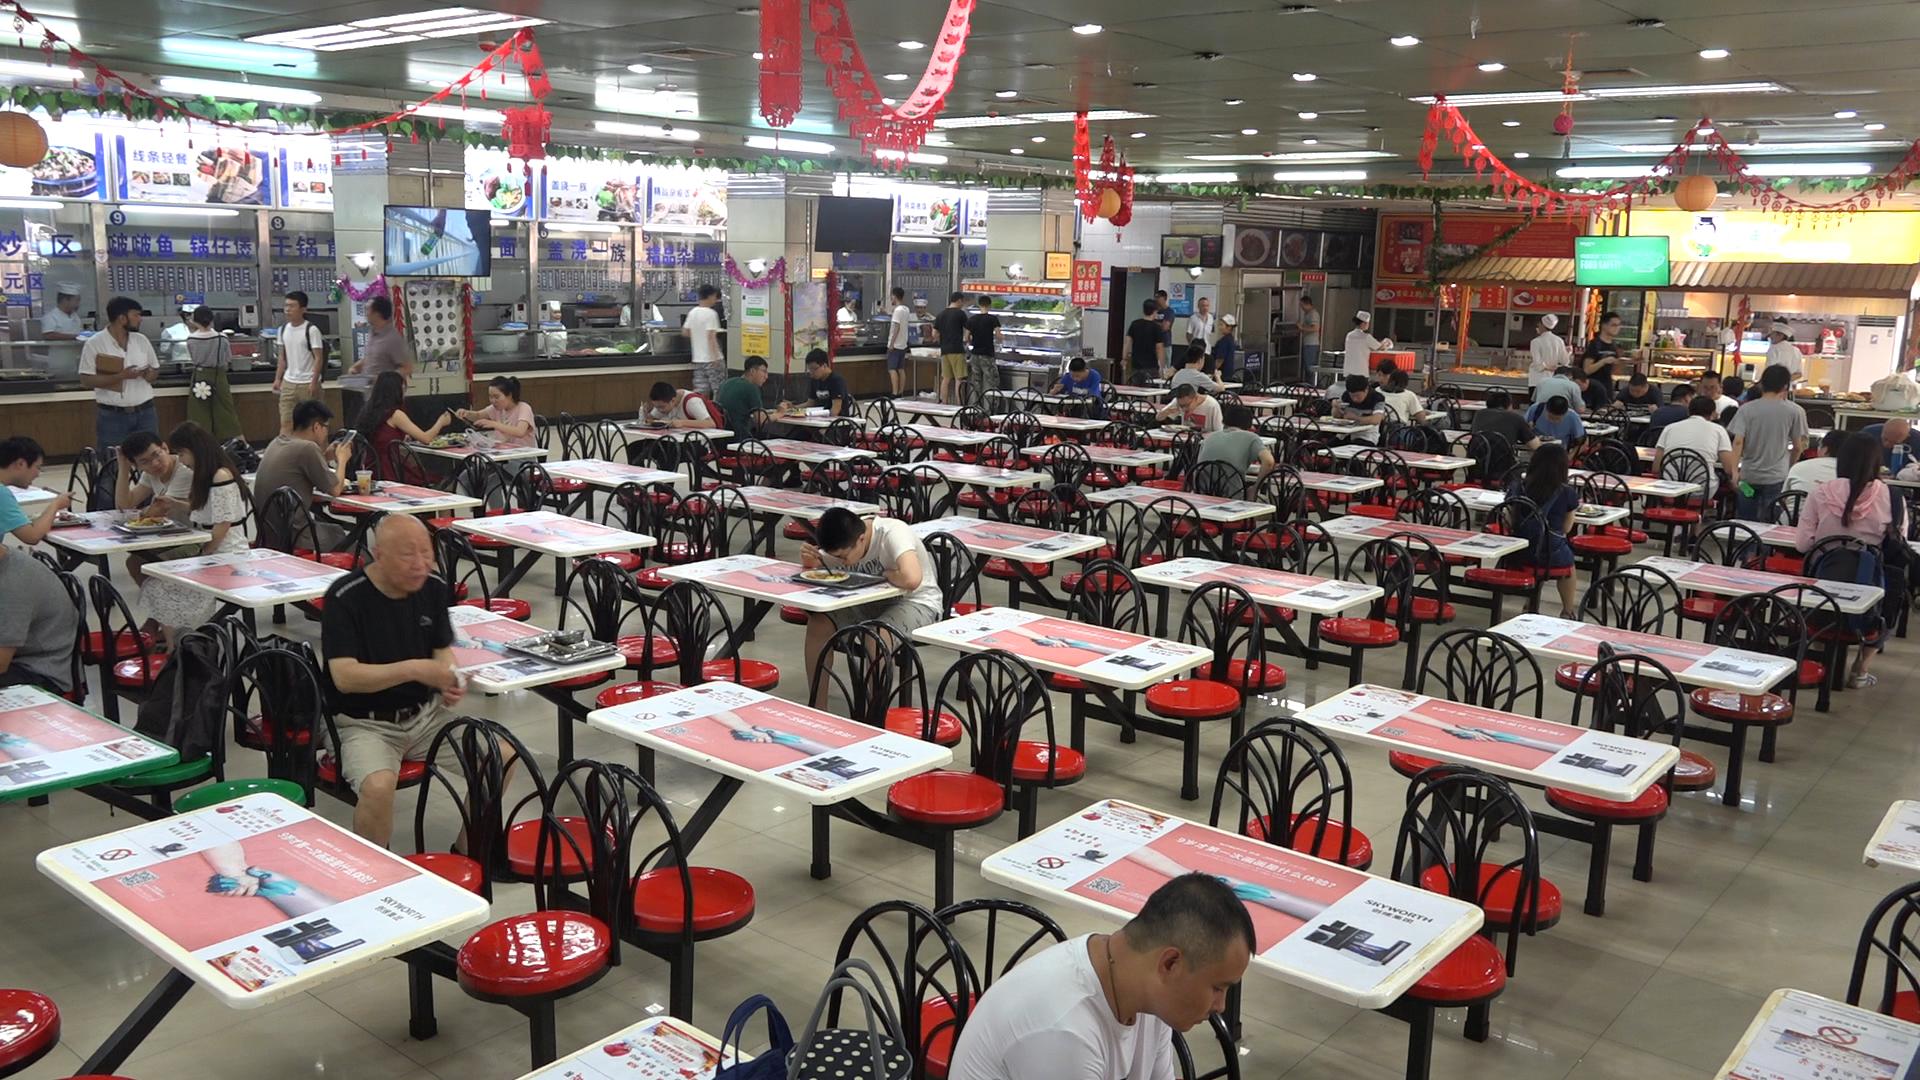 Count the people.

57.